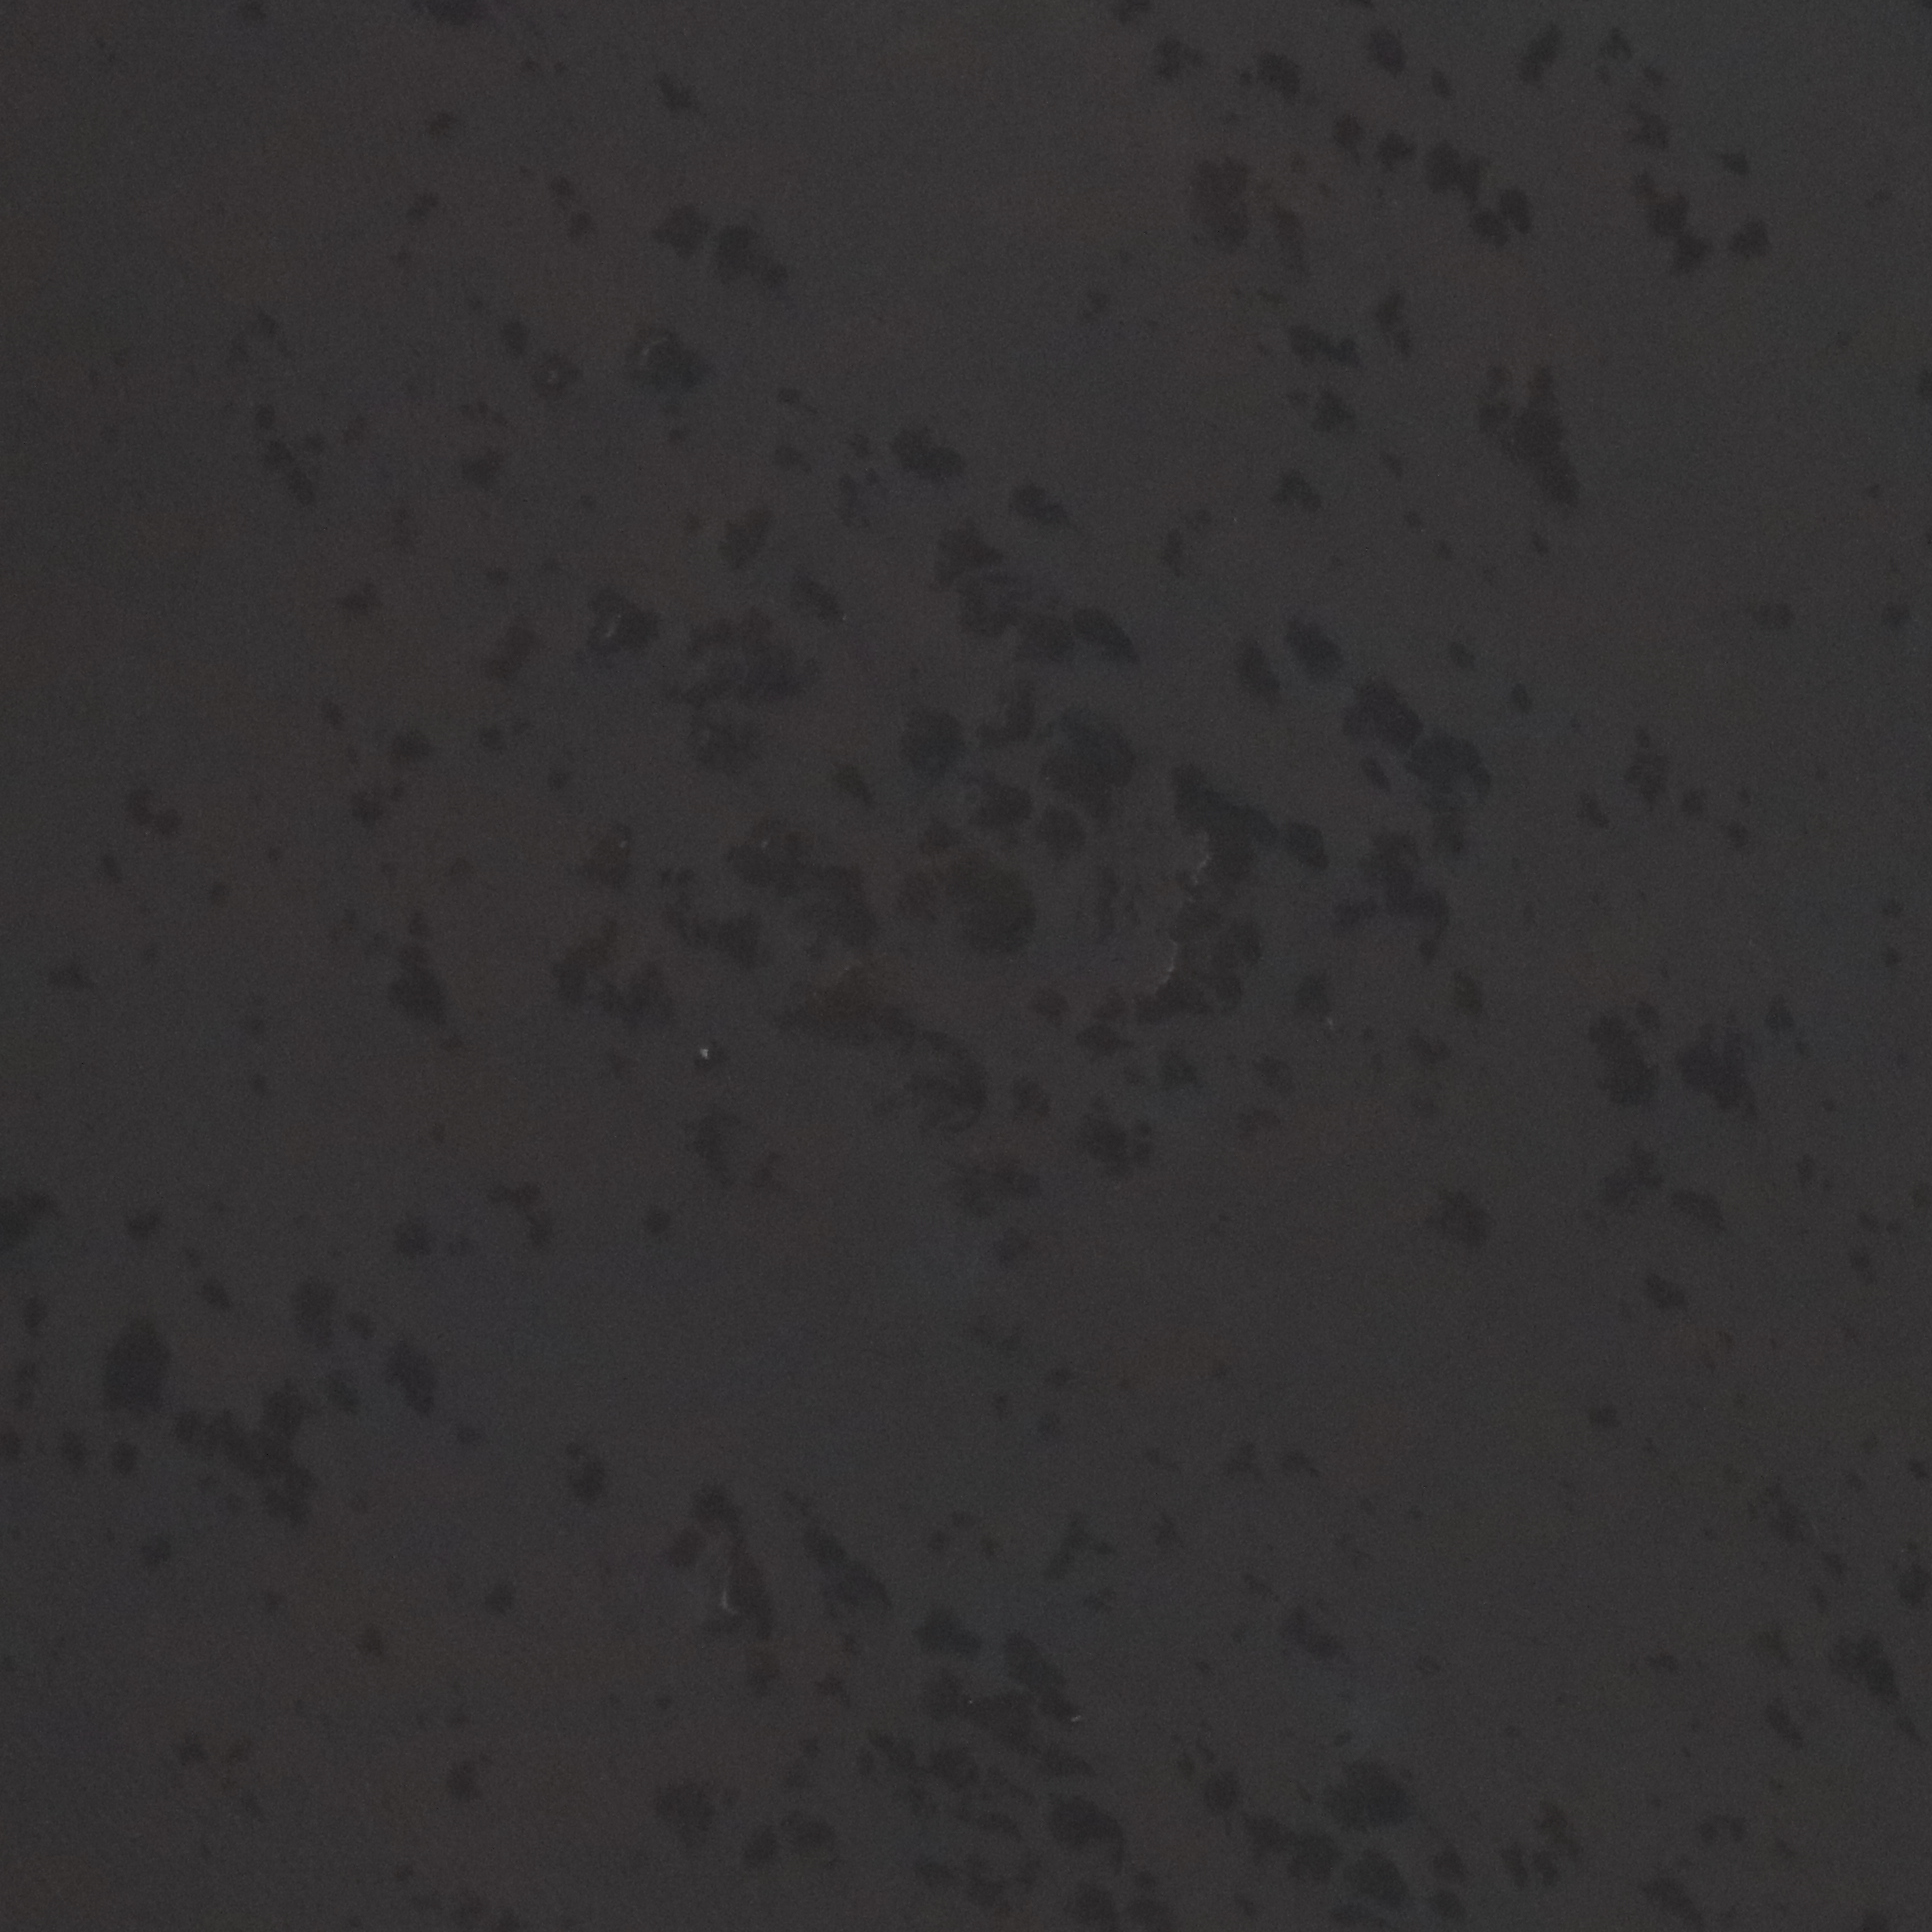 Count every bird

0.